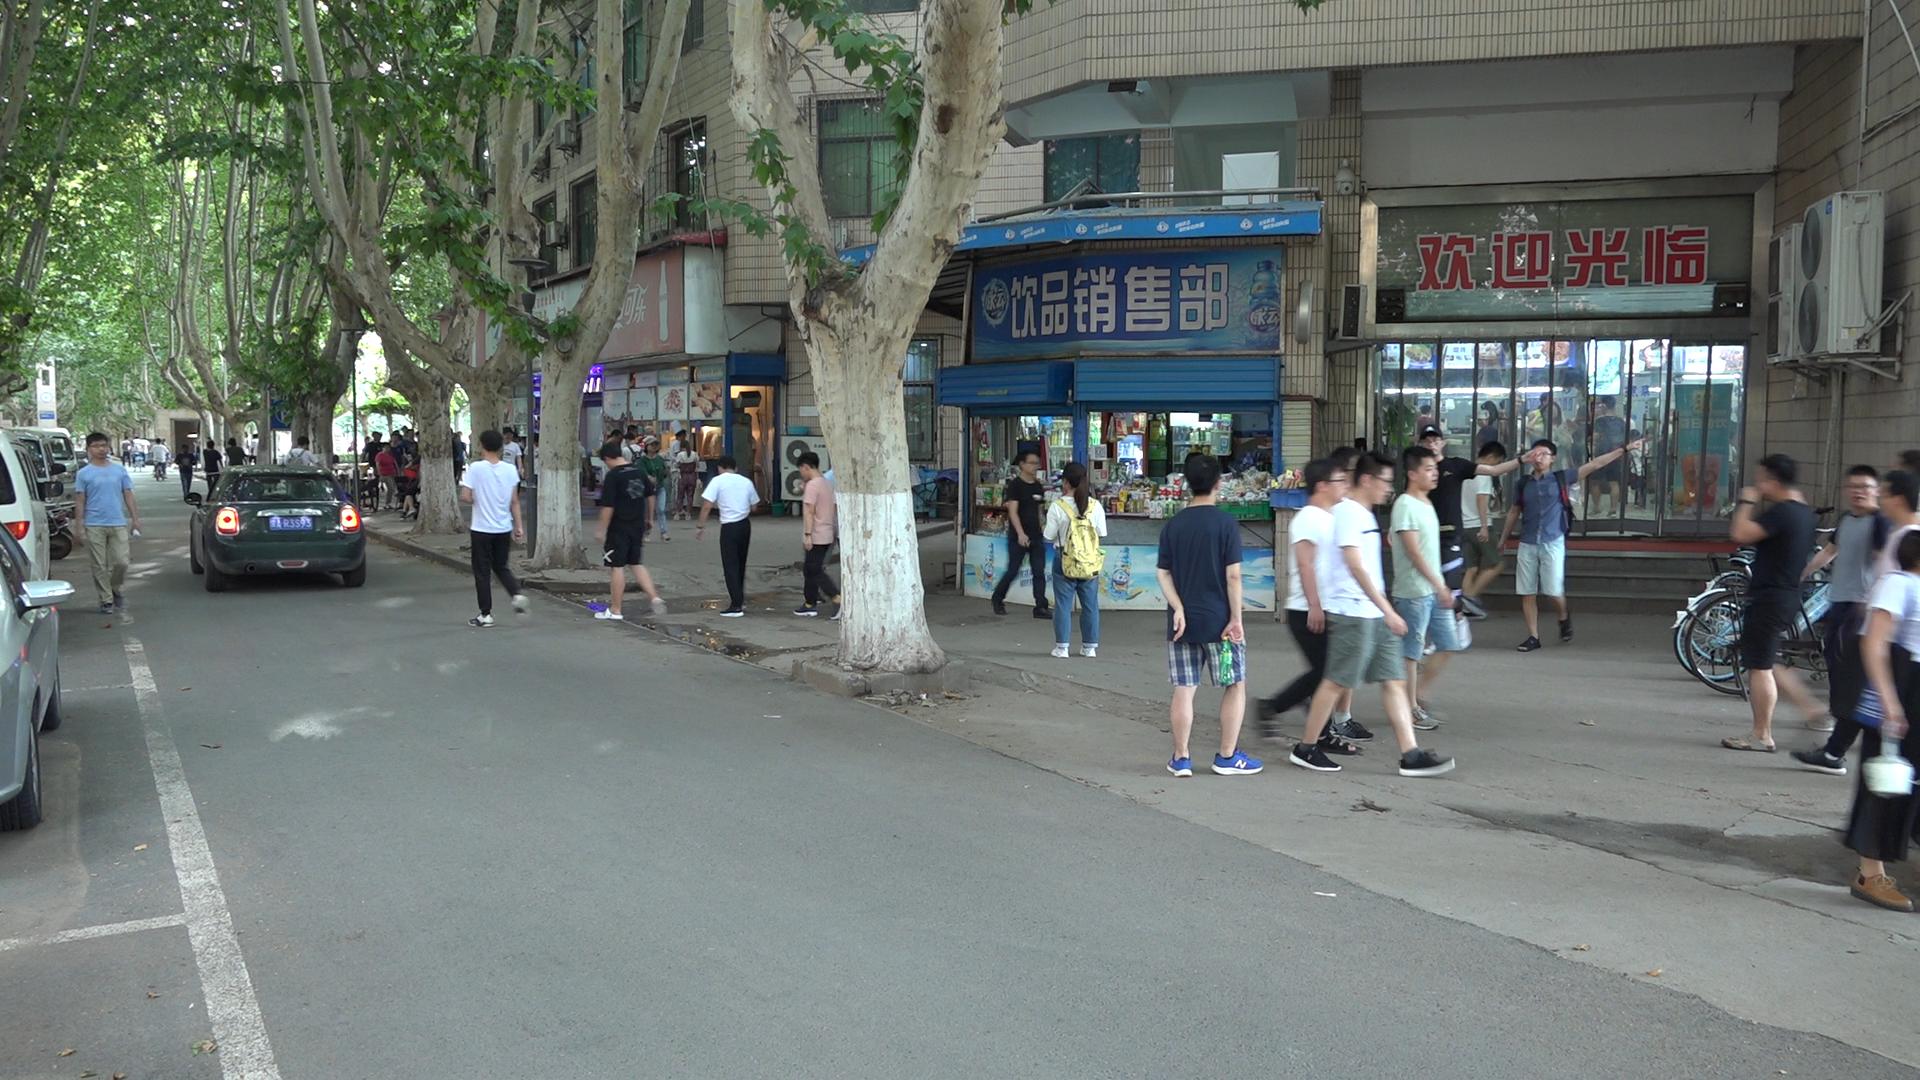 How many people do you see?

52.